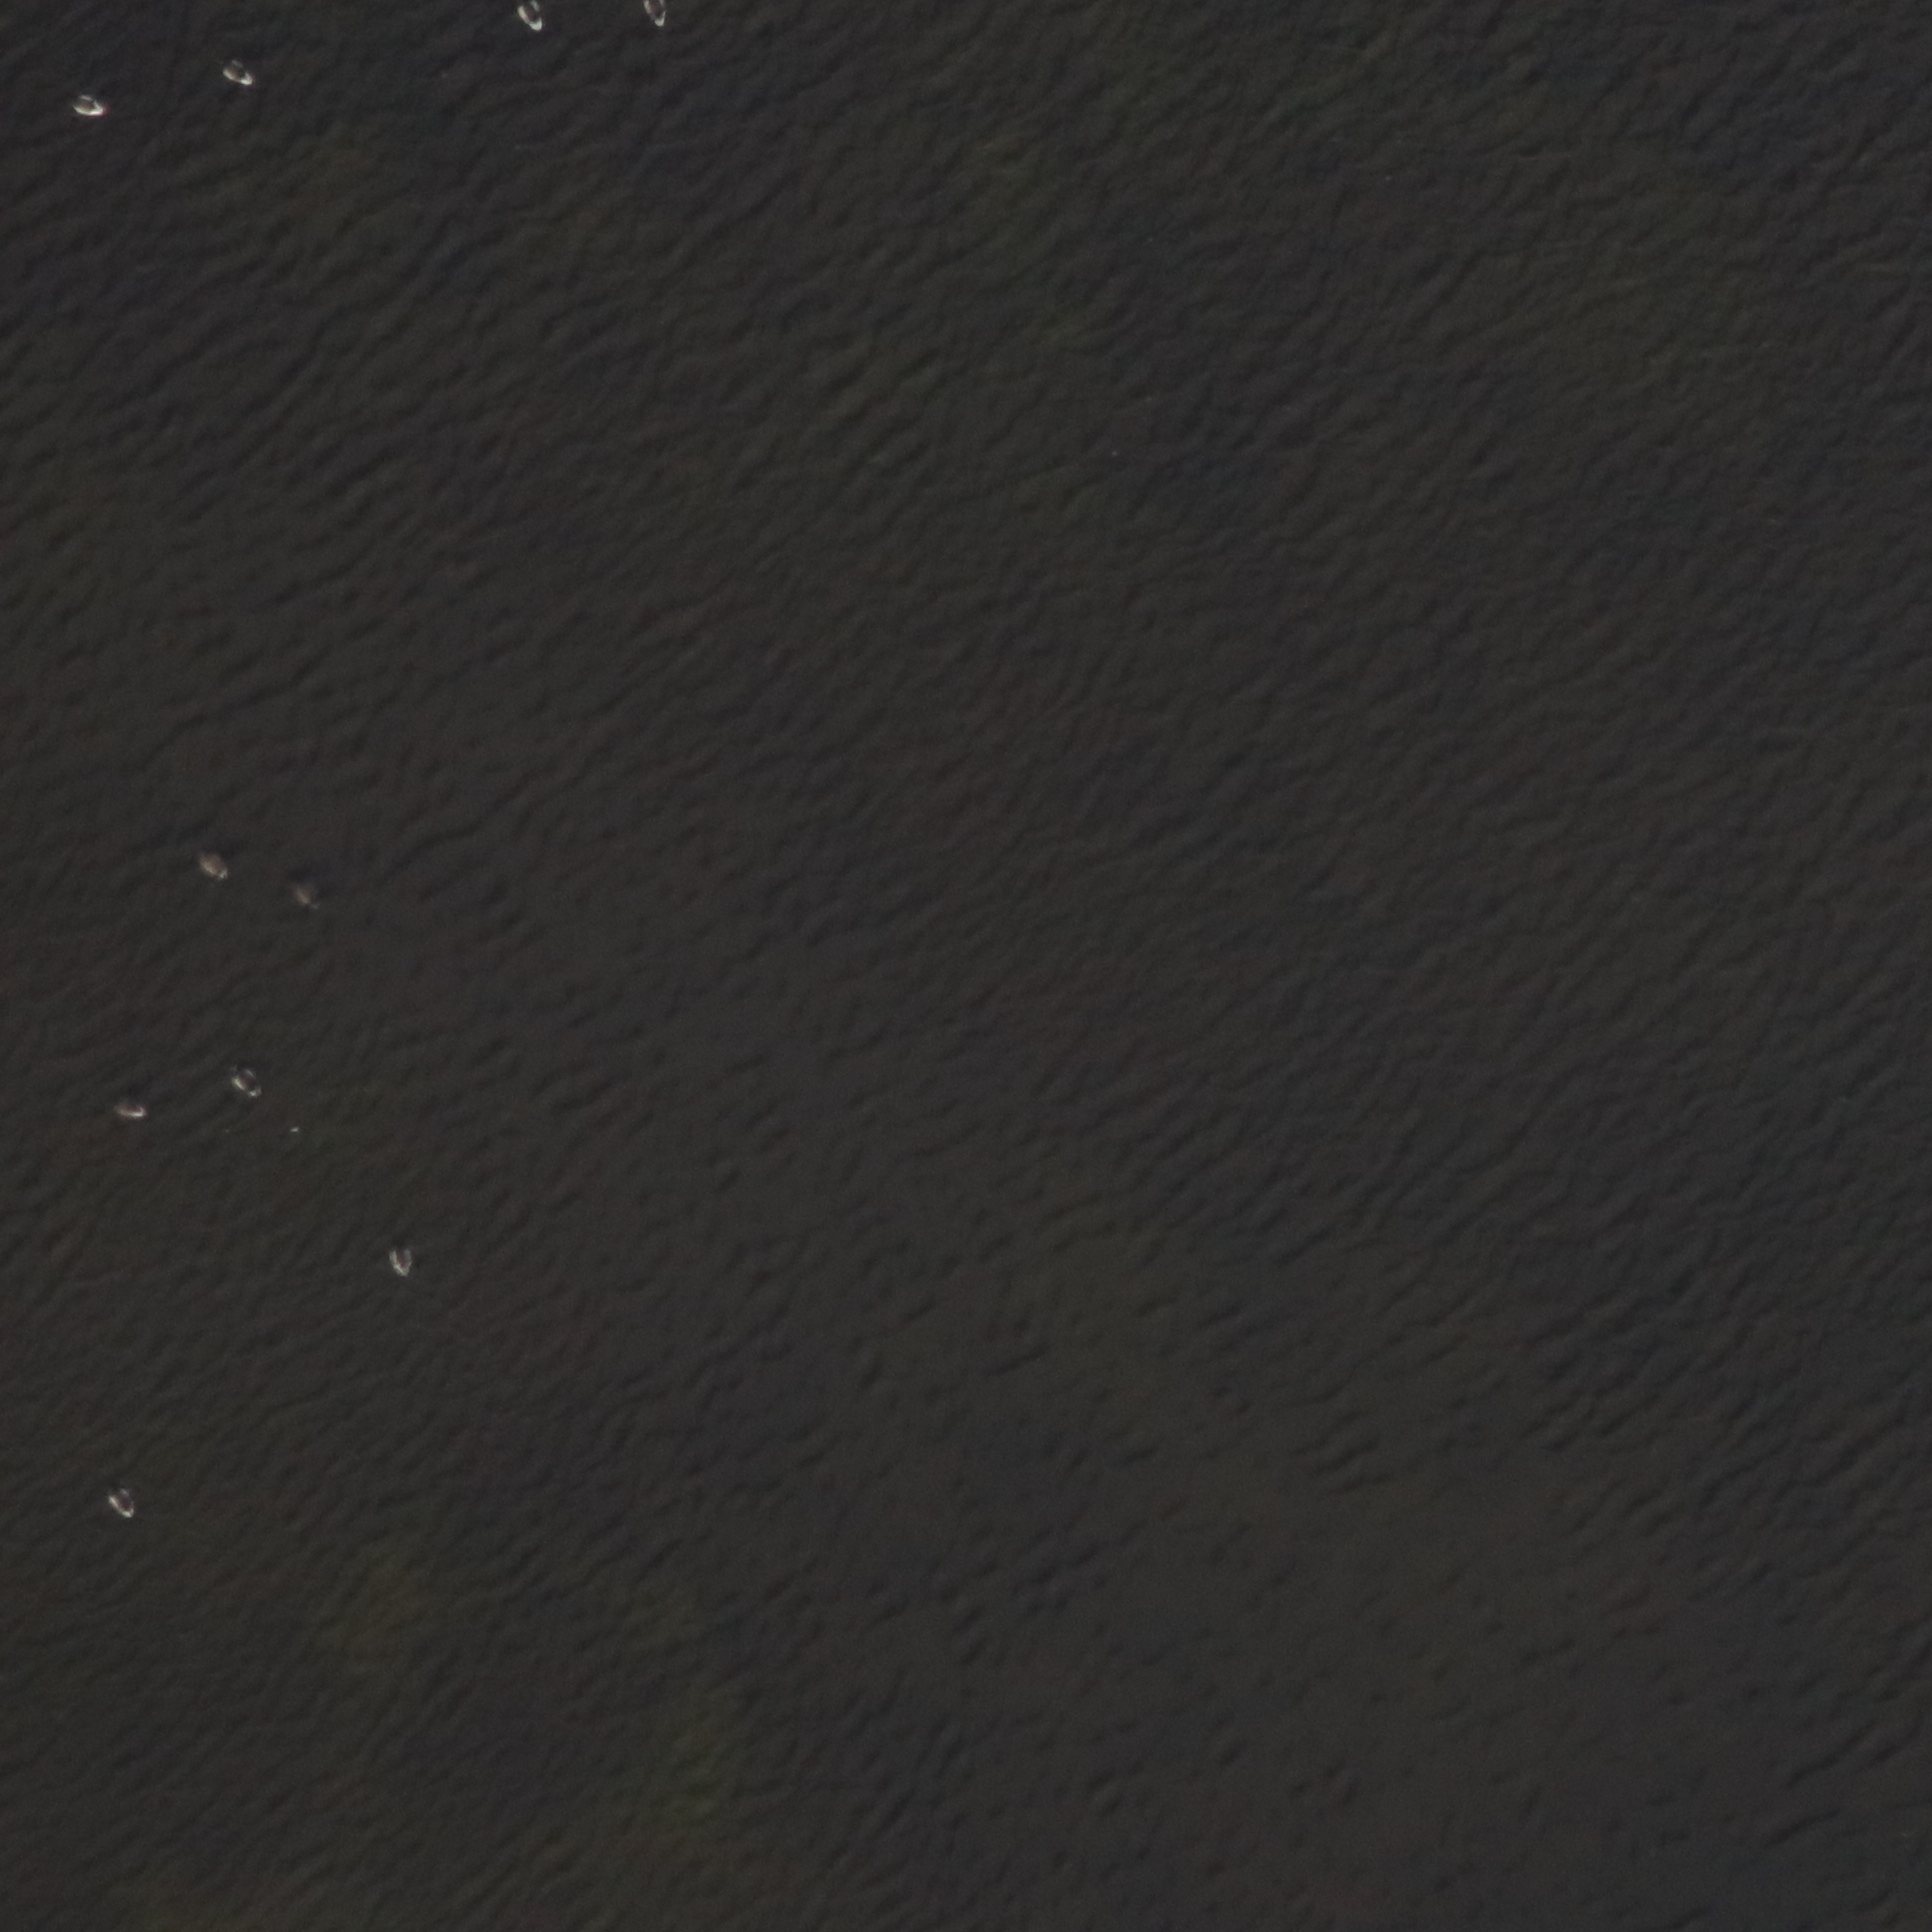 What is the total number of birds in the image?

10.